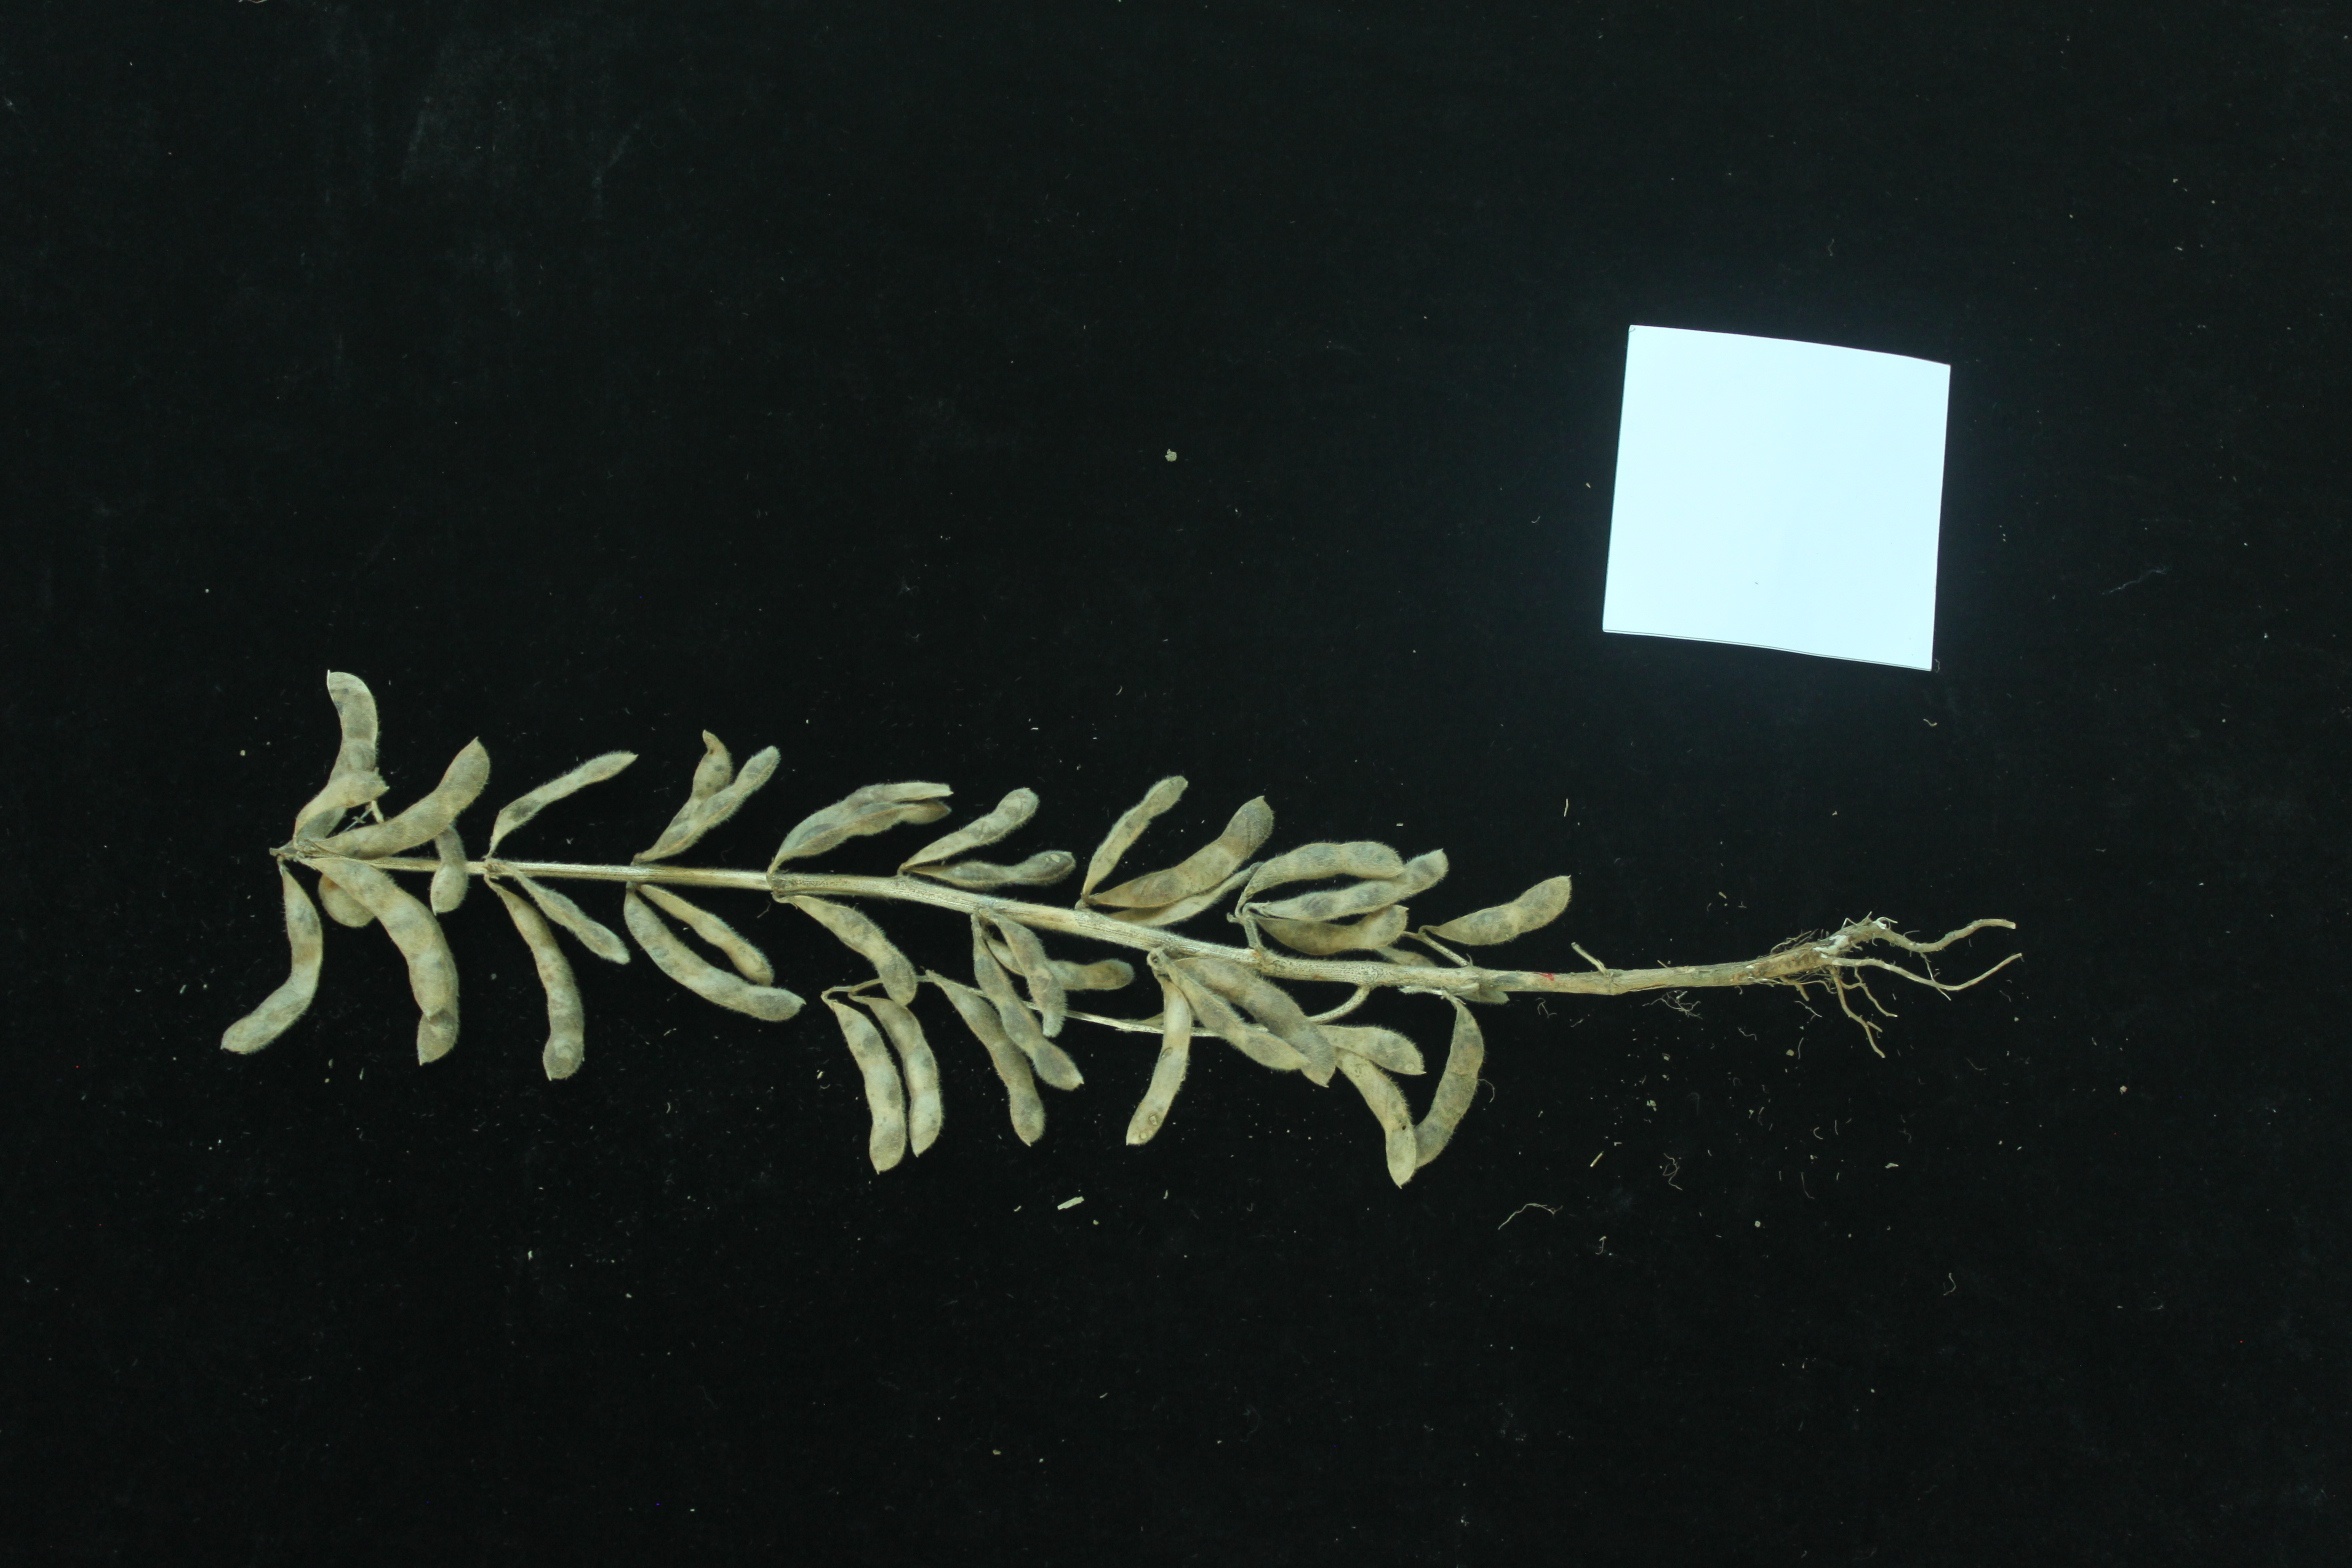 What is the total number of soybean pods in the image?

37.